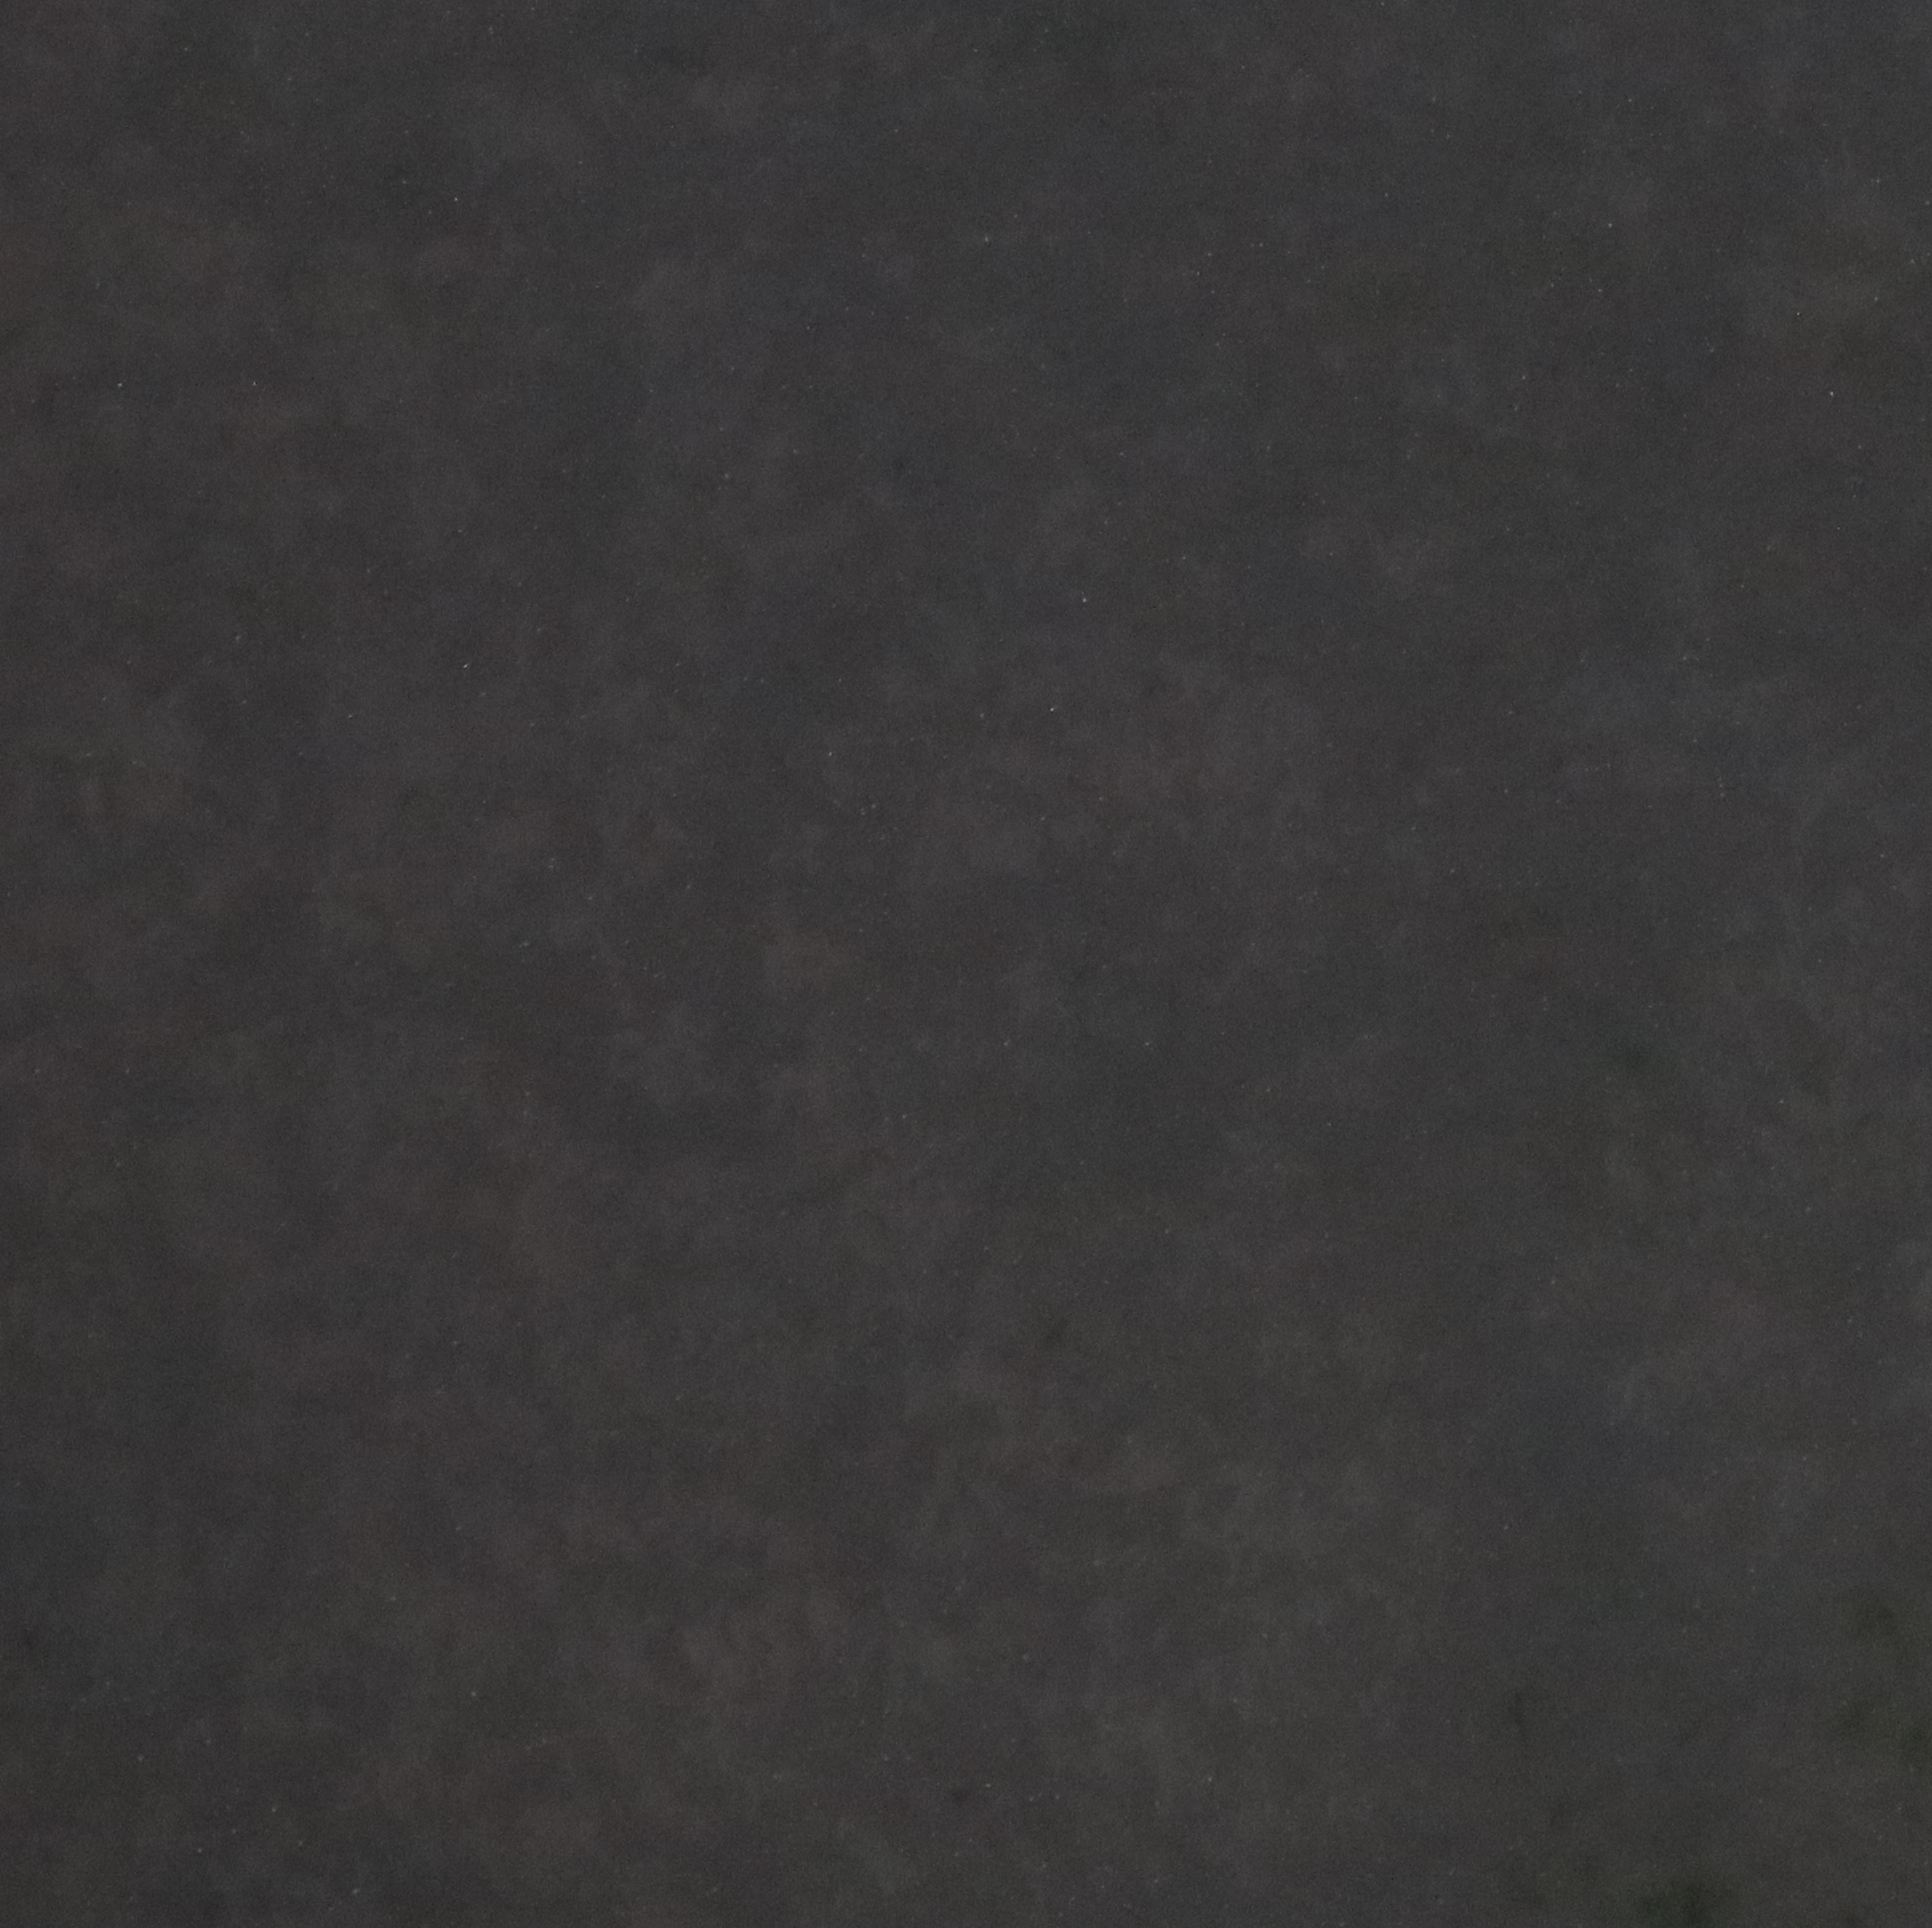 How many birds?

0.